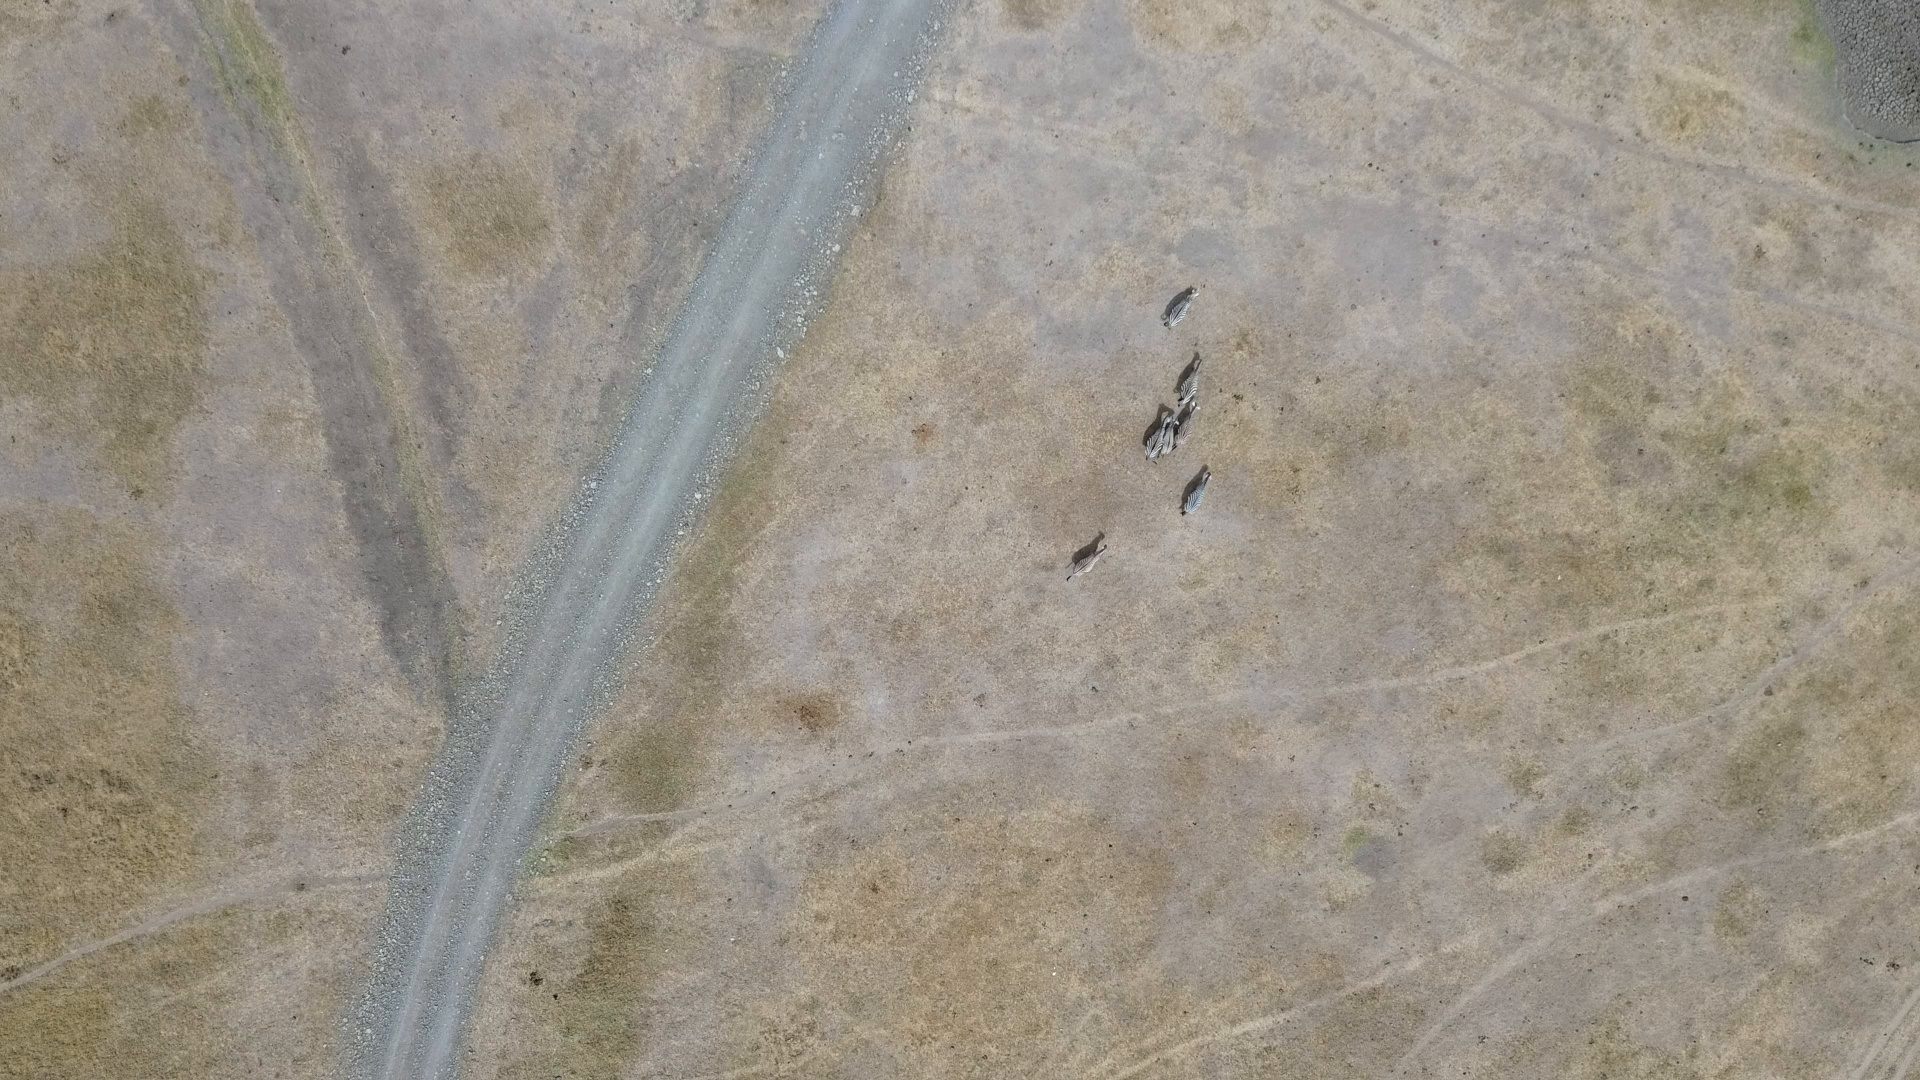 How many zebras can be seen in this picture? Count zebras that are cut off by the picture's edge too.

7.